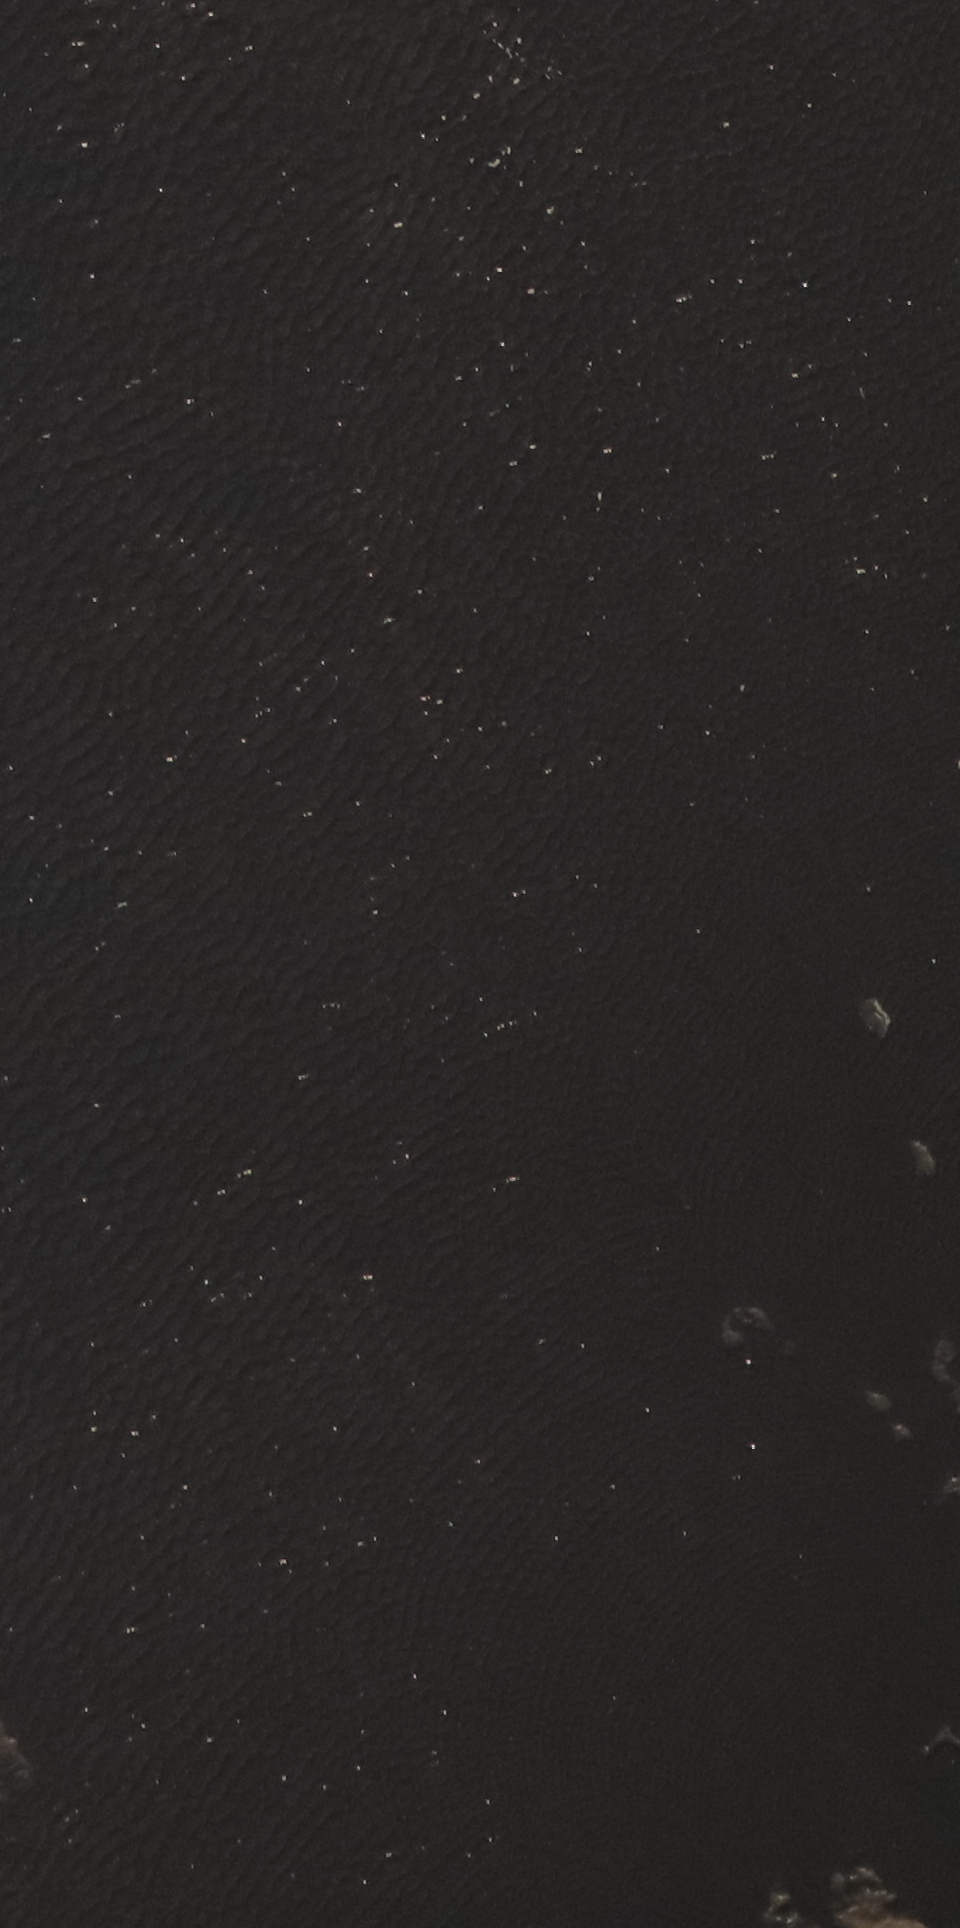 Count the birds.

0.